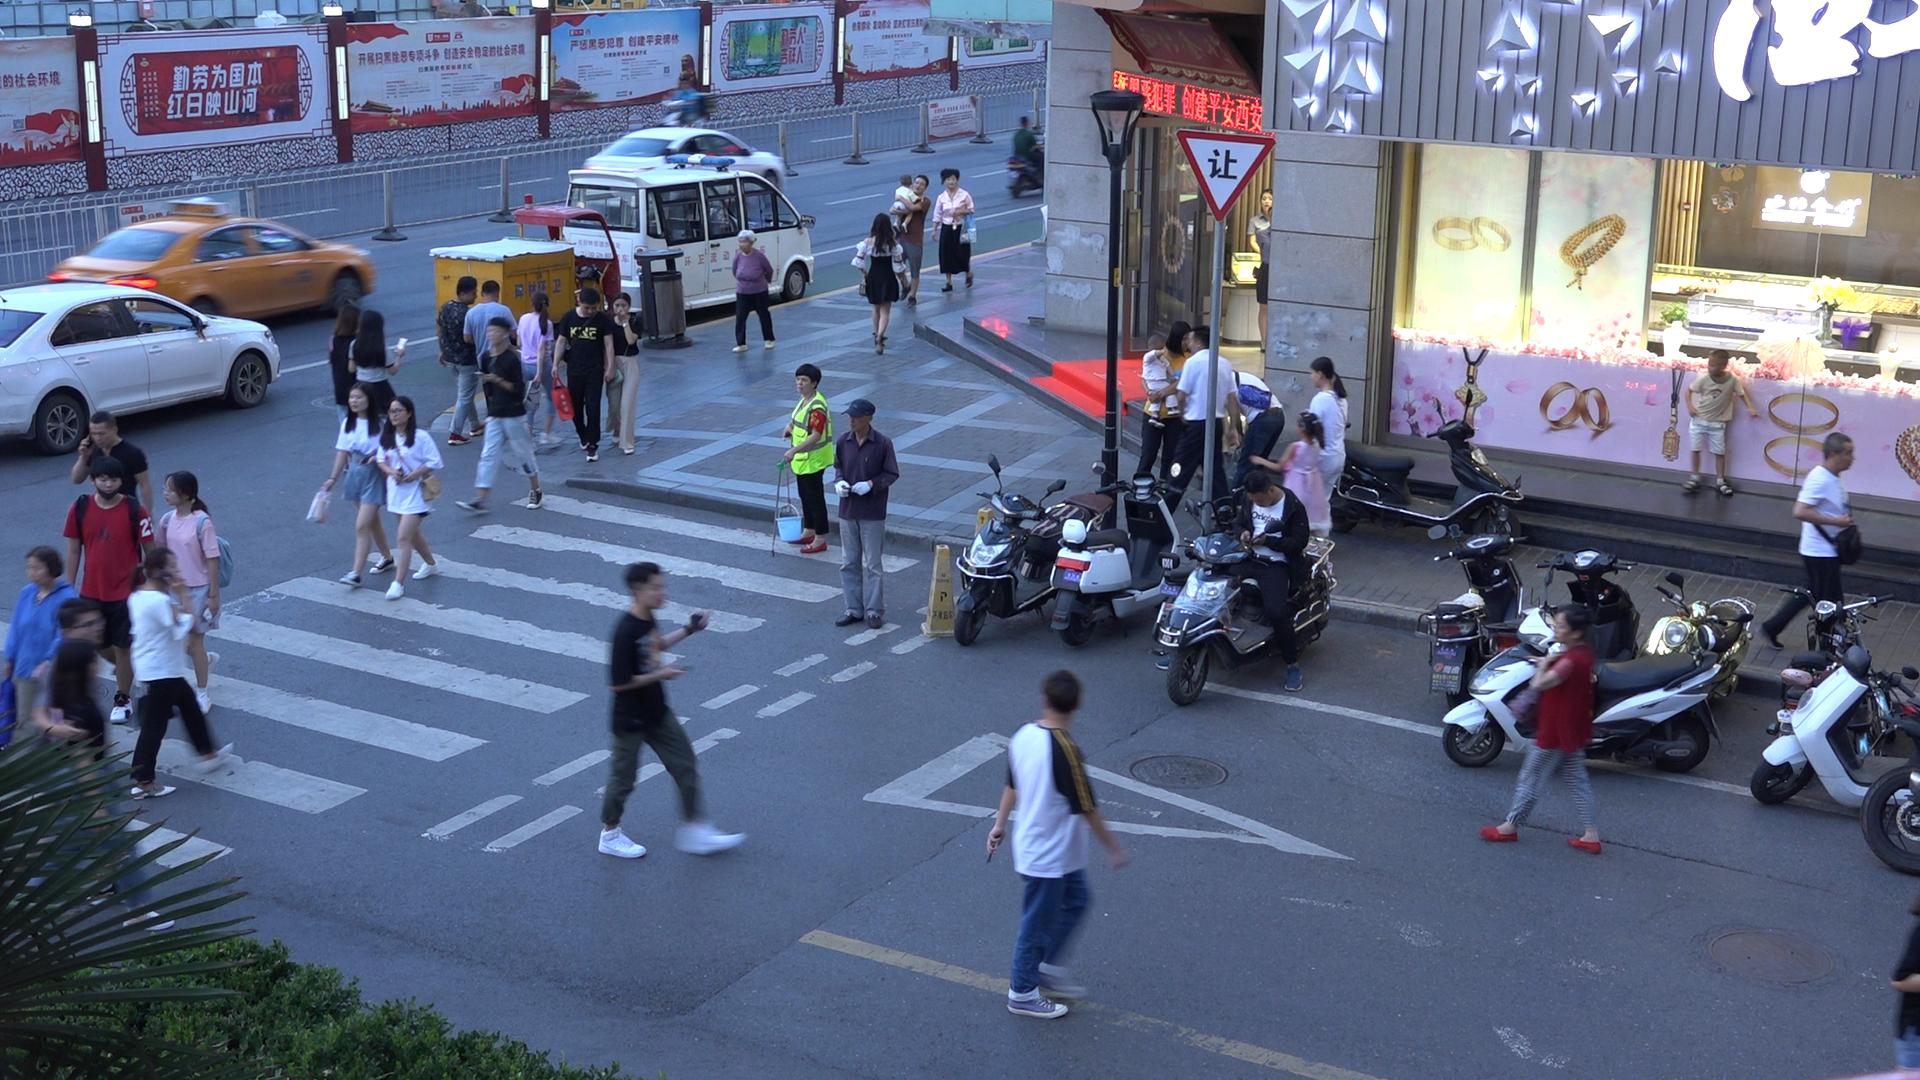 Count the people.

39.